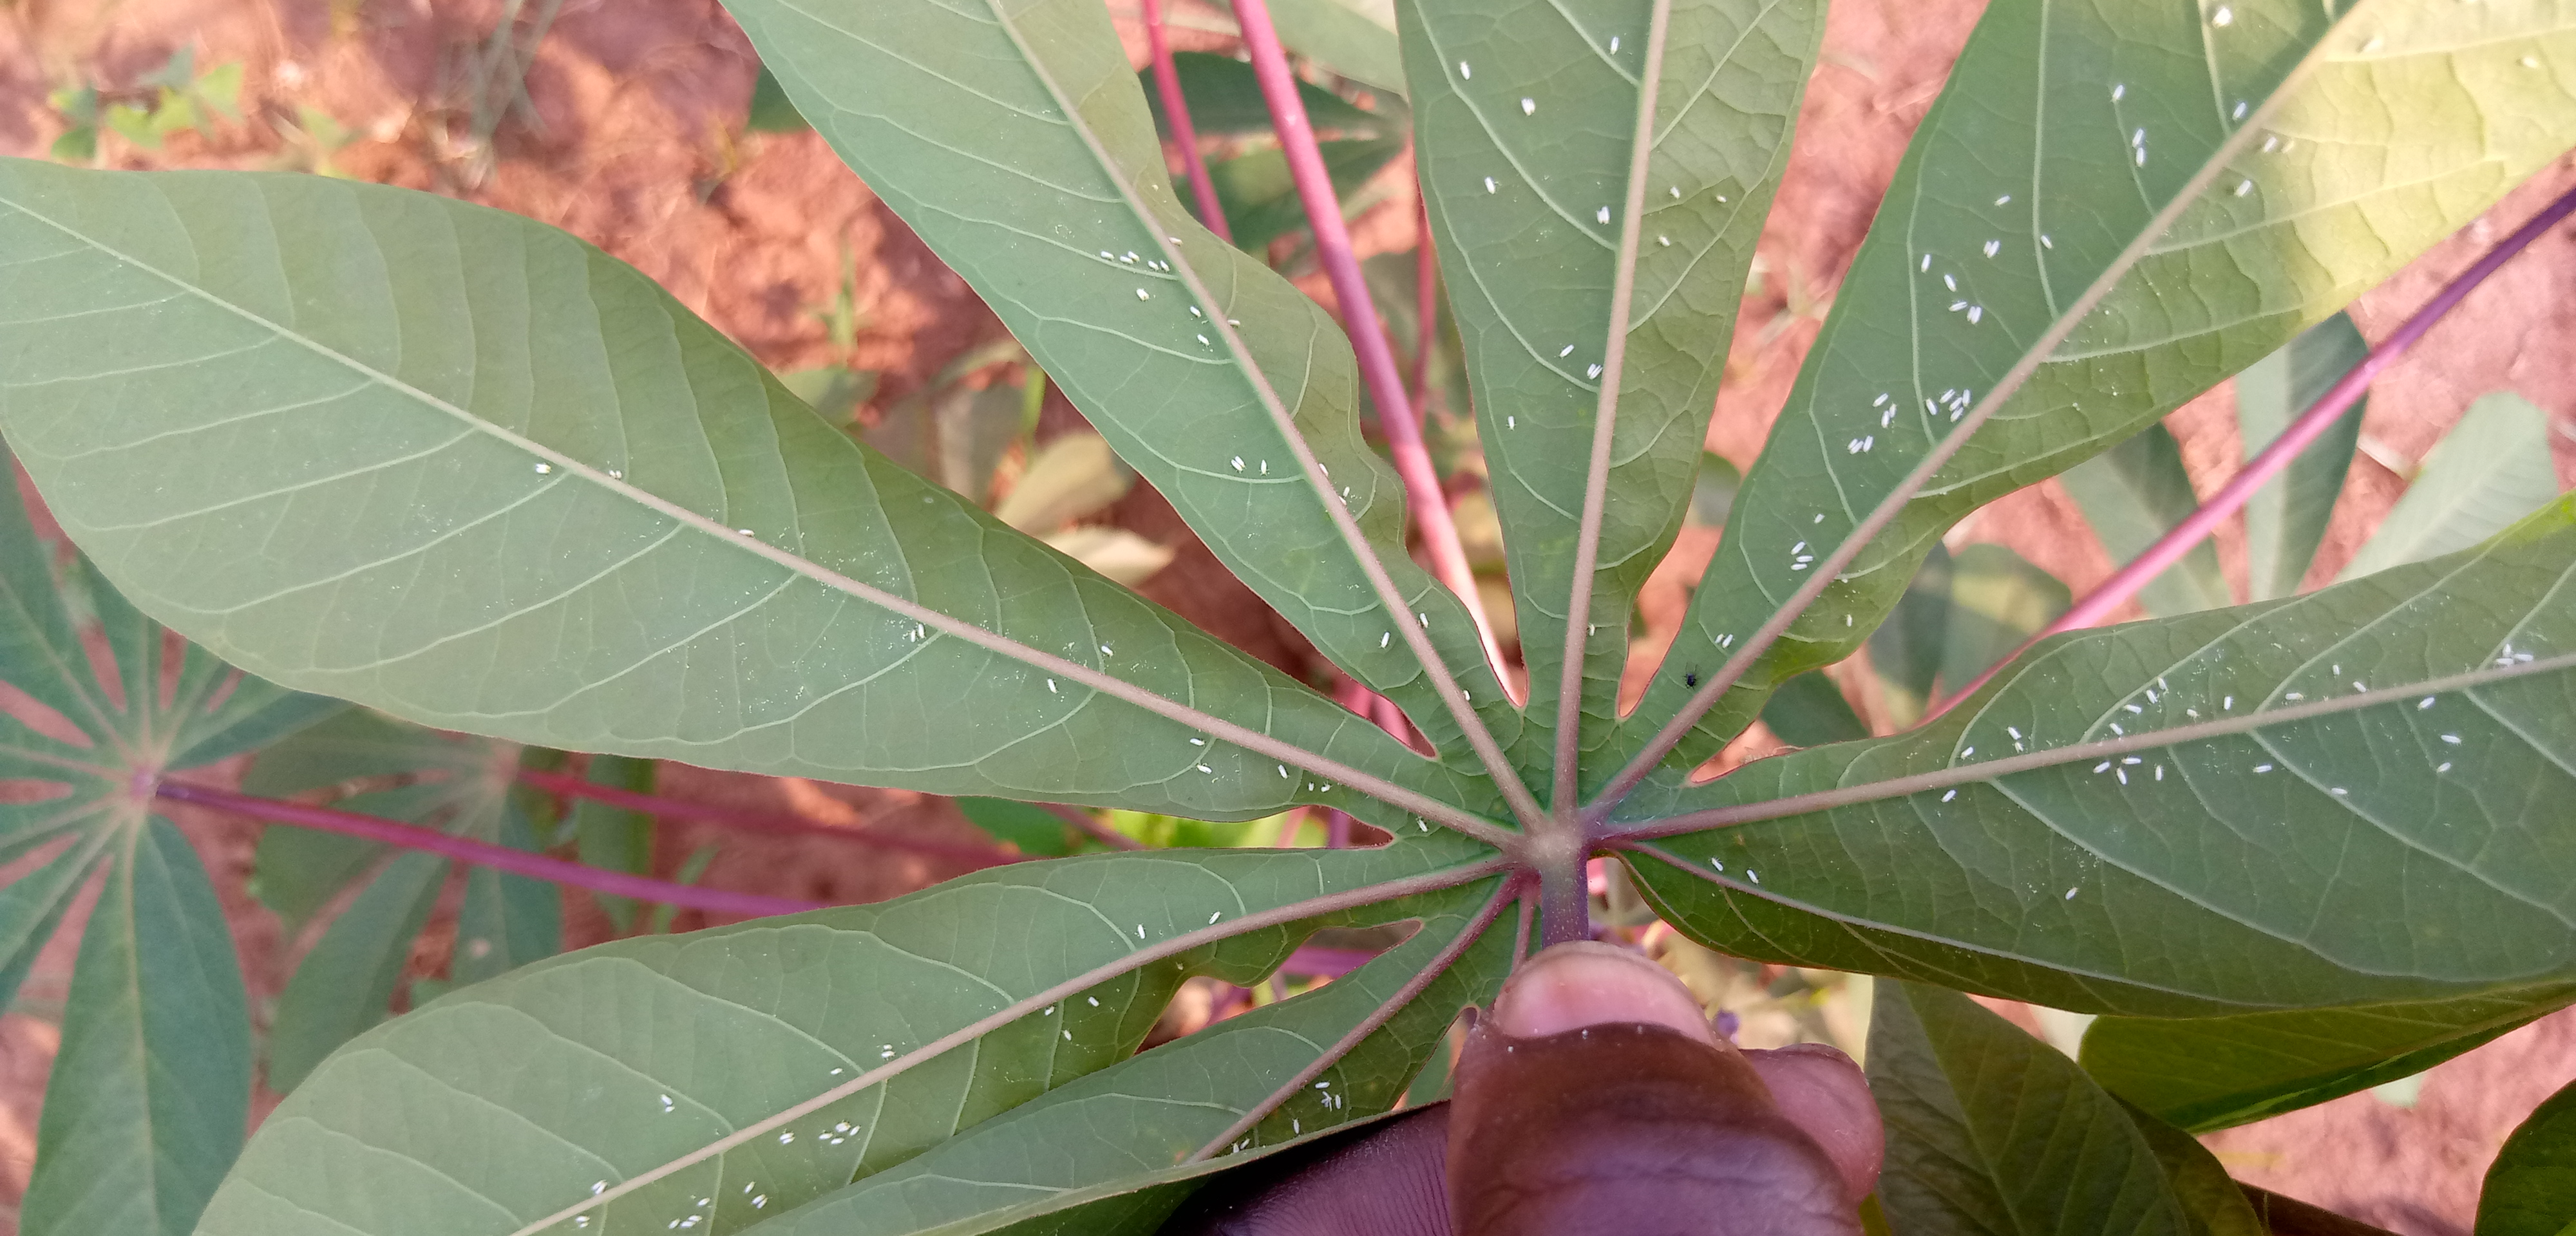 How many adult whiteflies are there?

133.